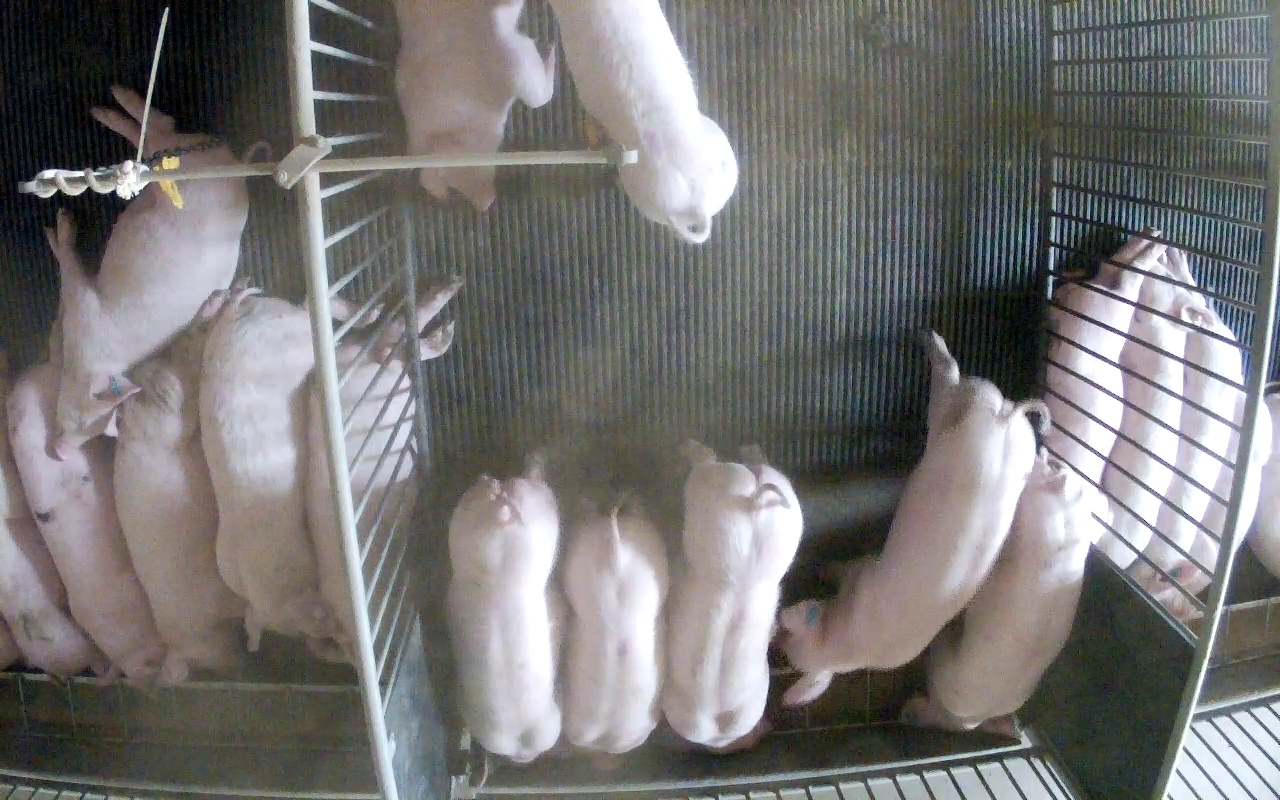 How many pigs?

18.